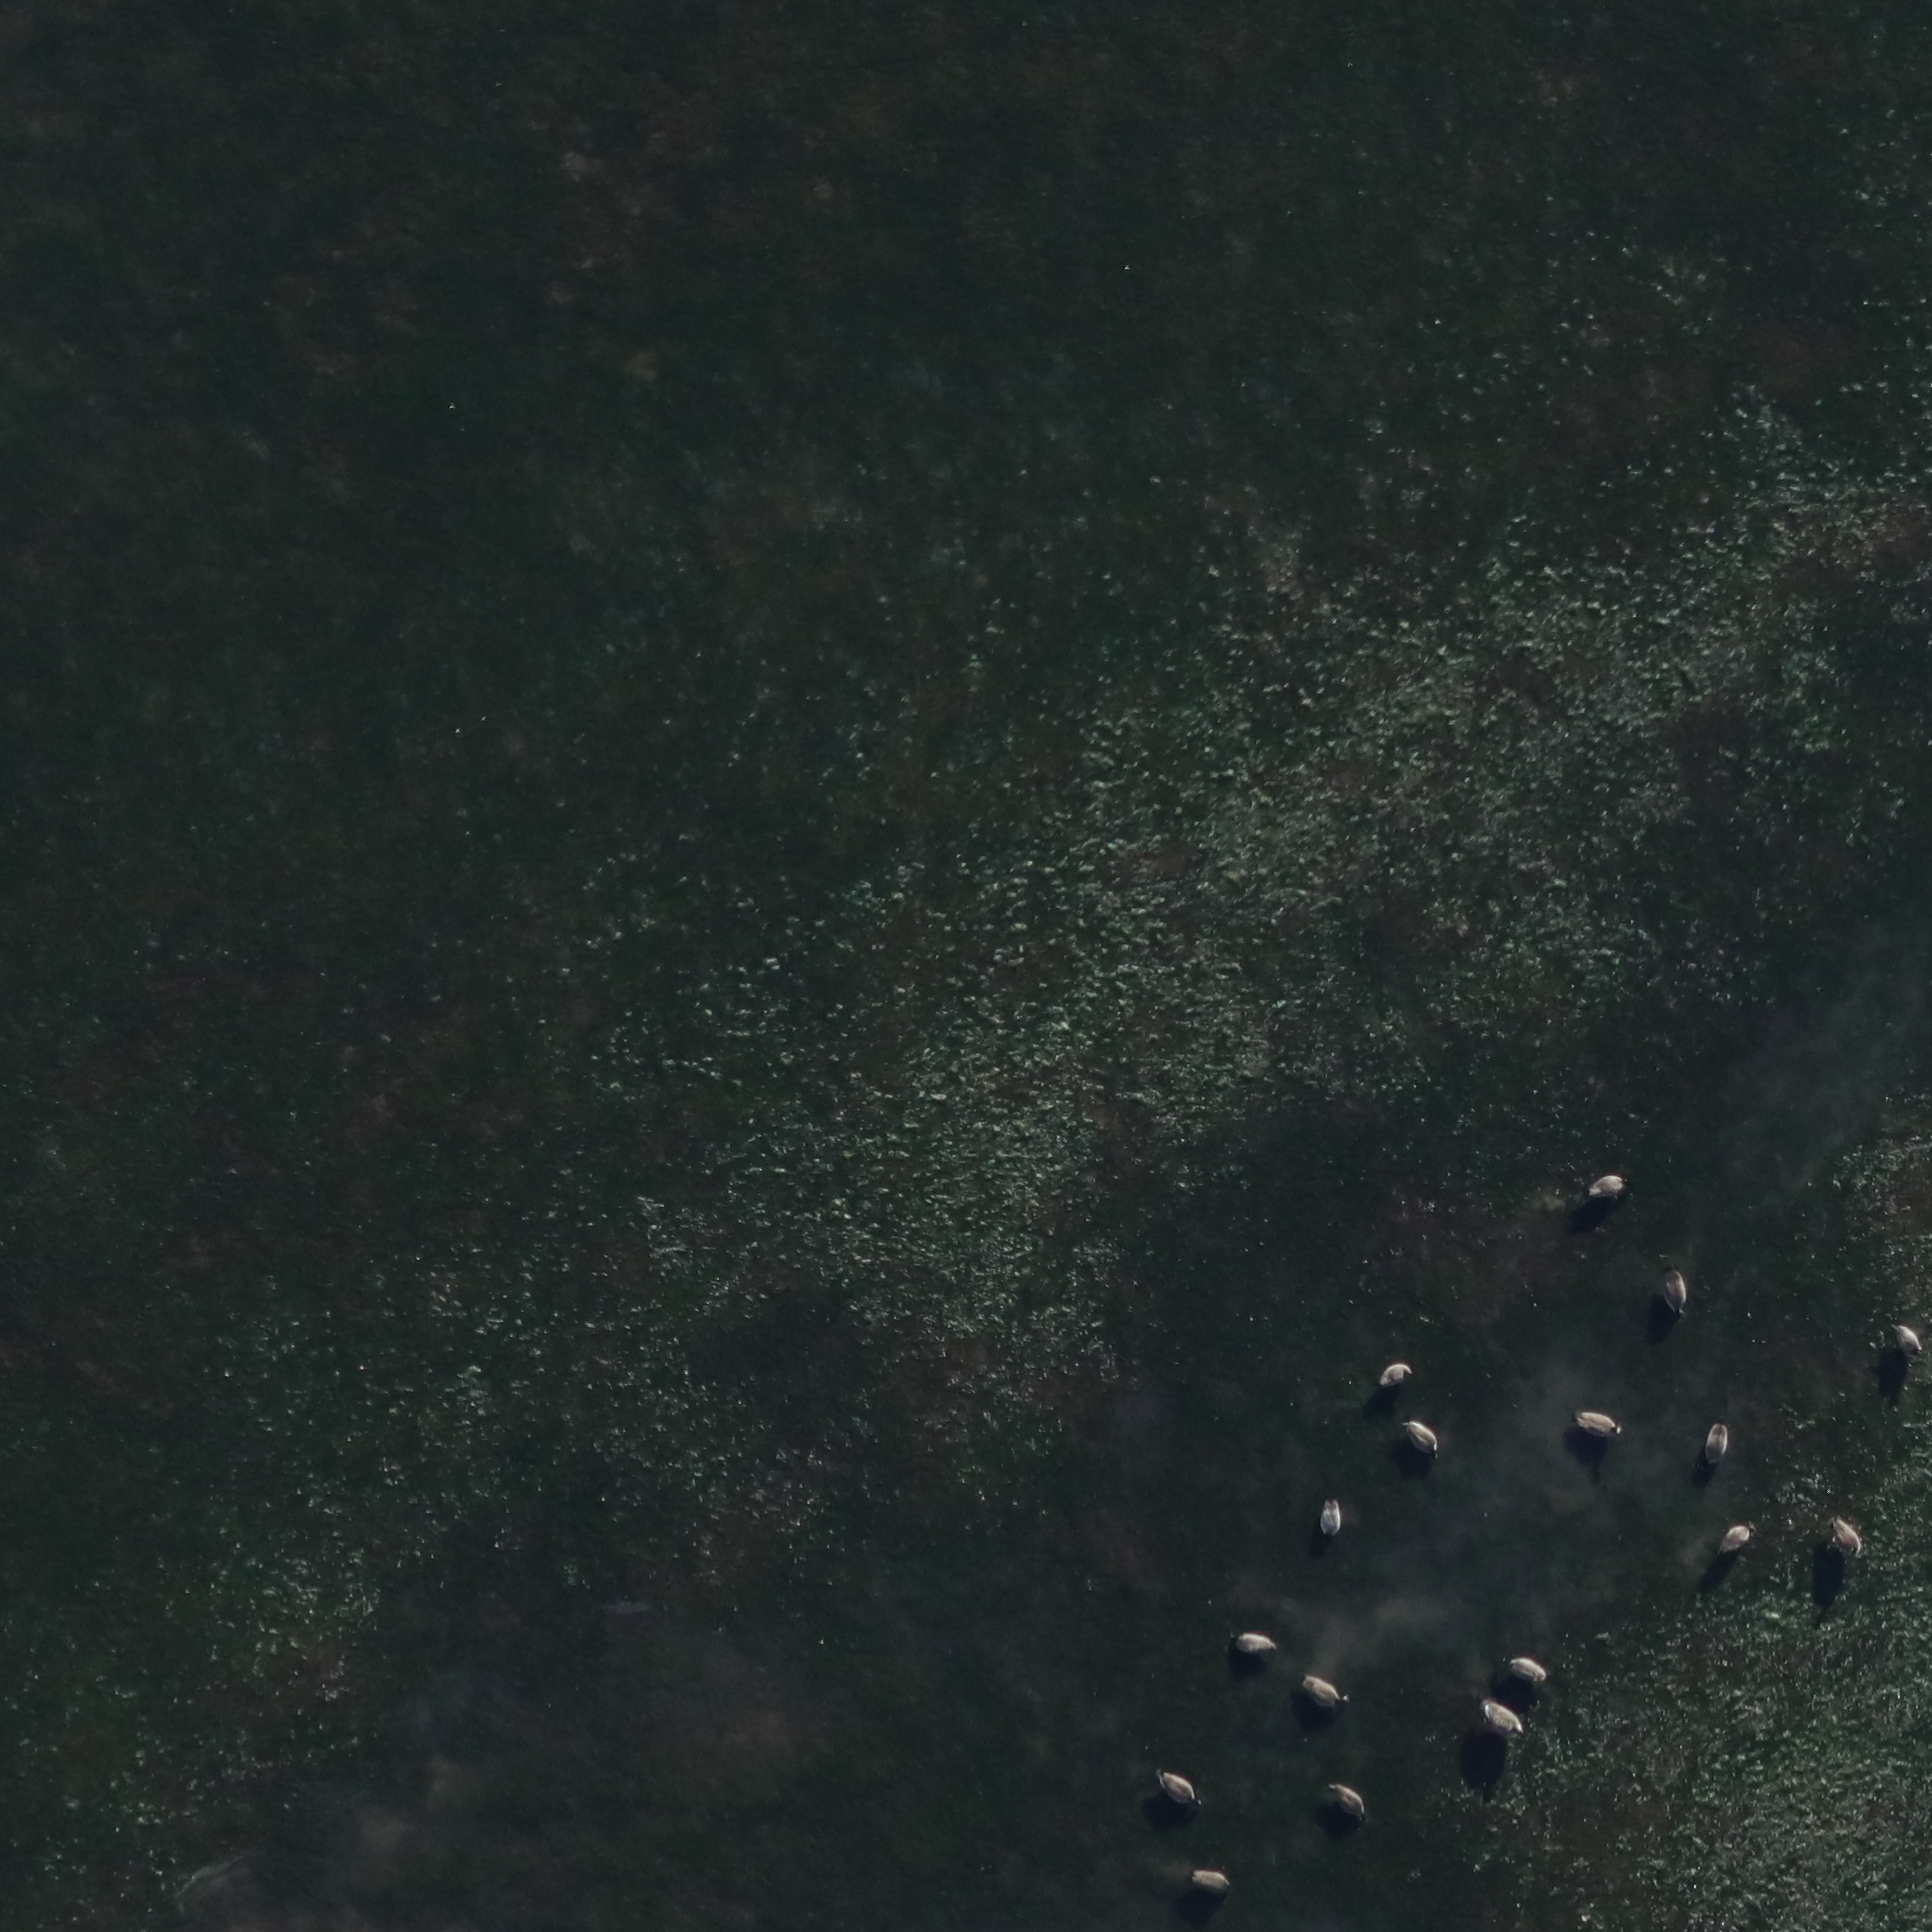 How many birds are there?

17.